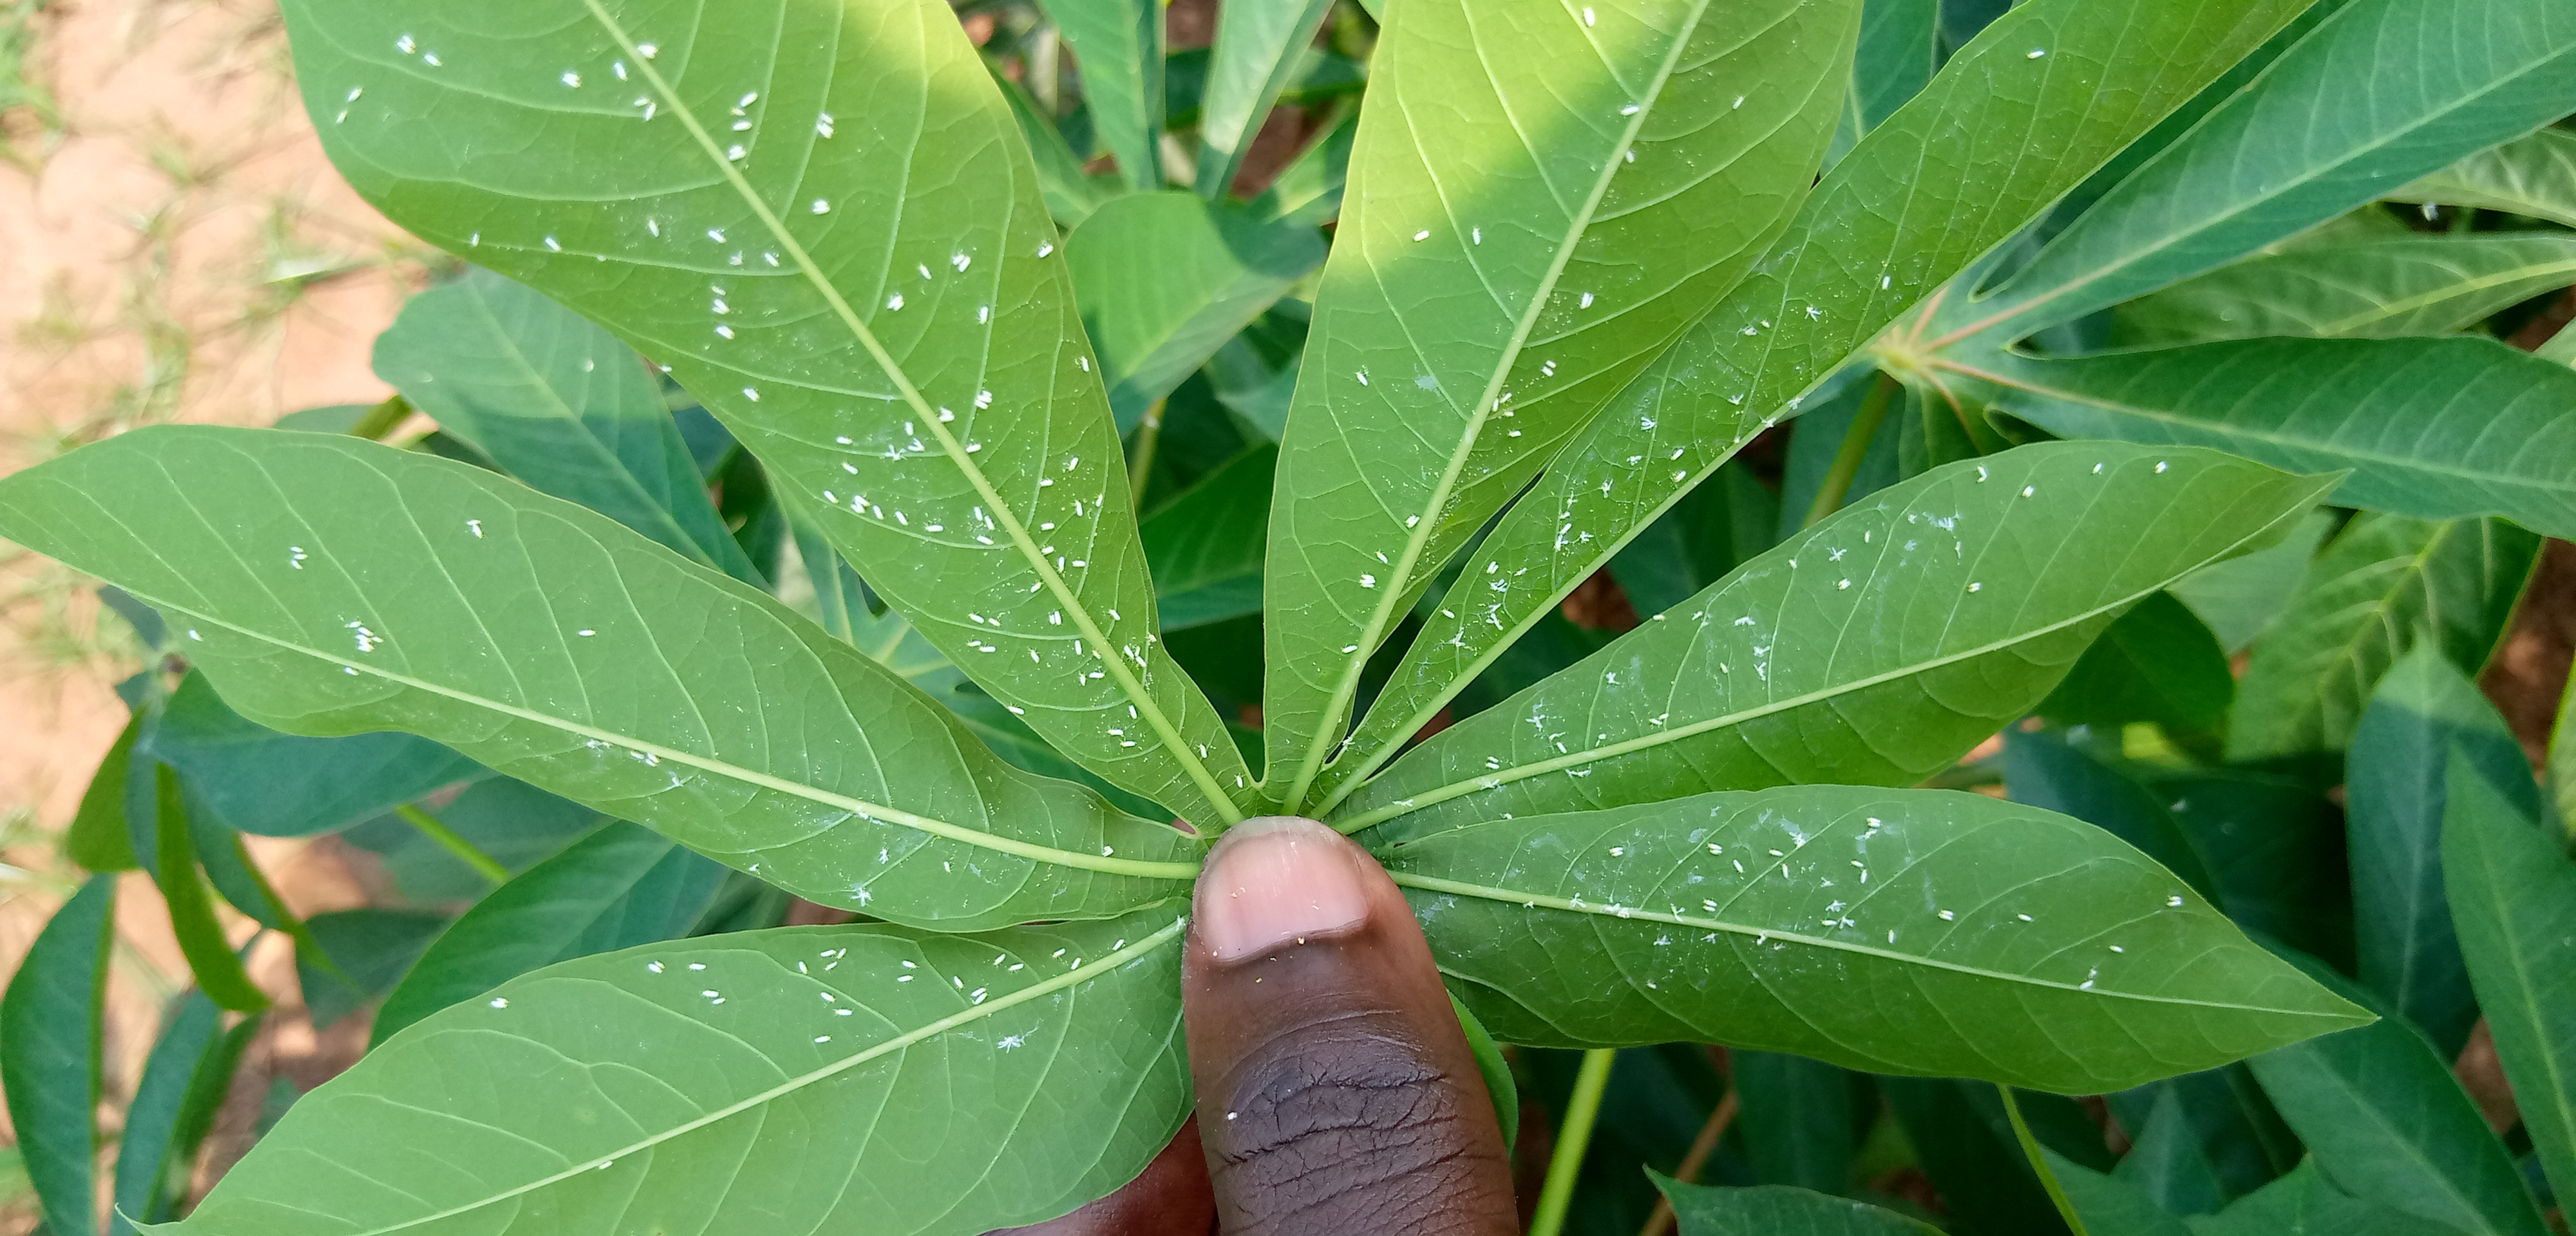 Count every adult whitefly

196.